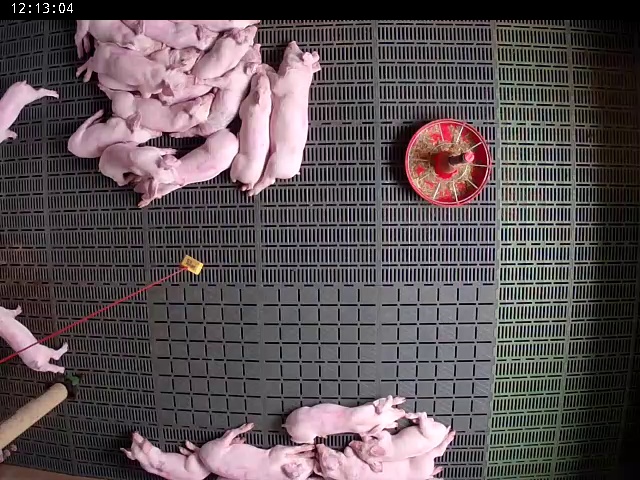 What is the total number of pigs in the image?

20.